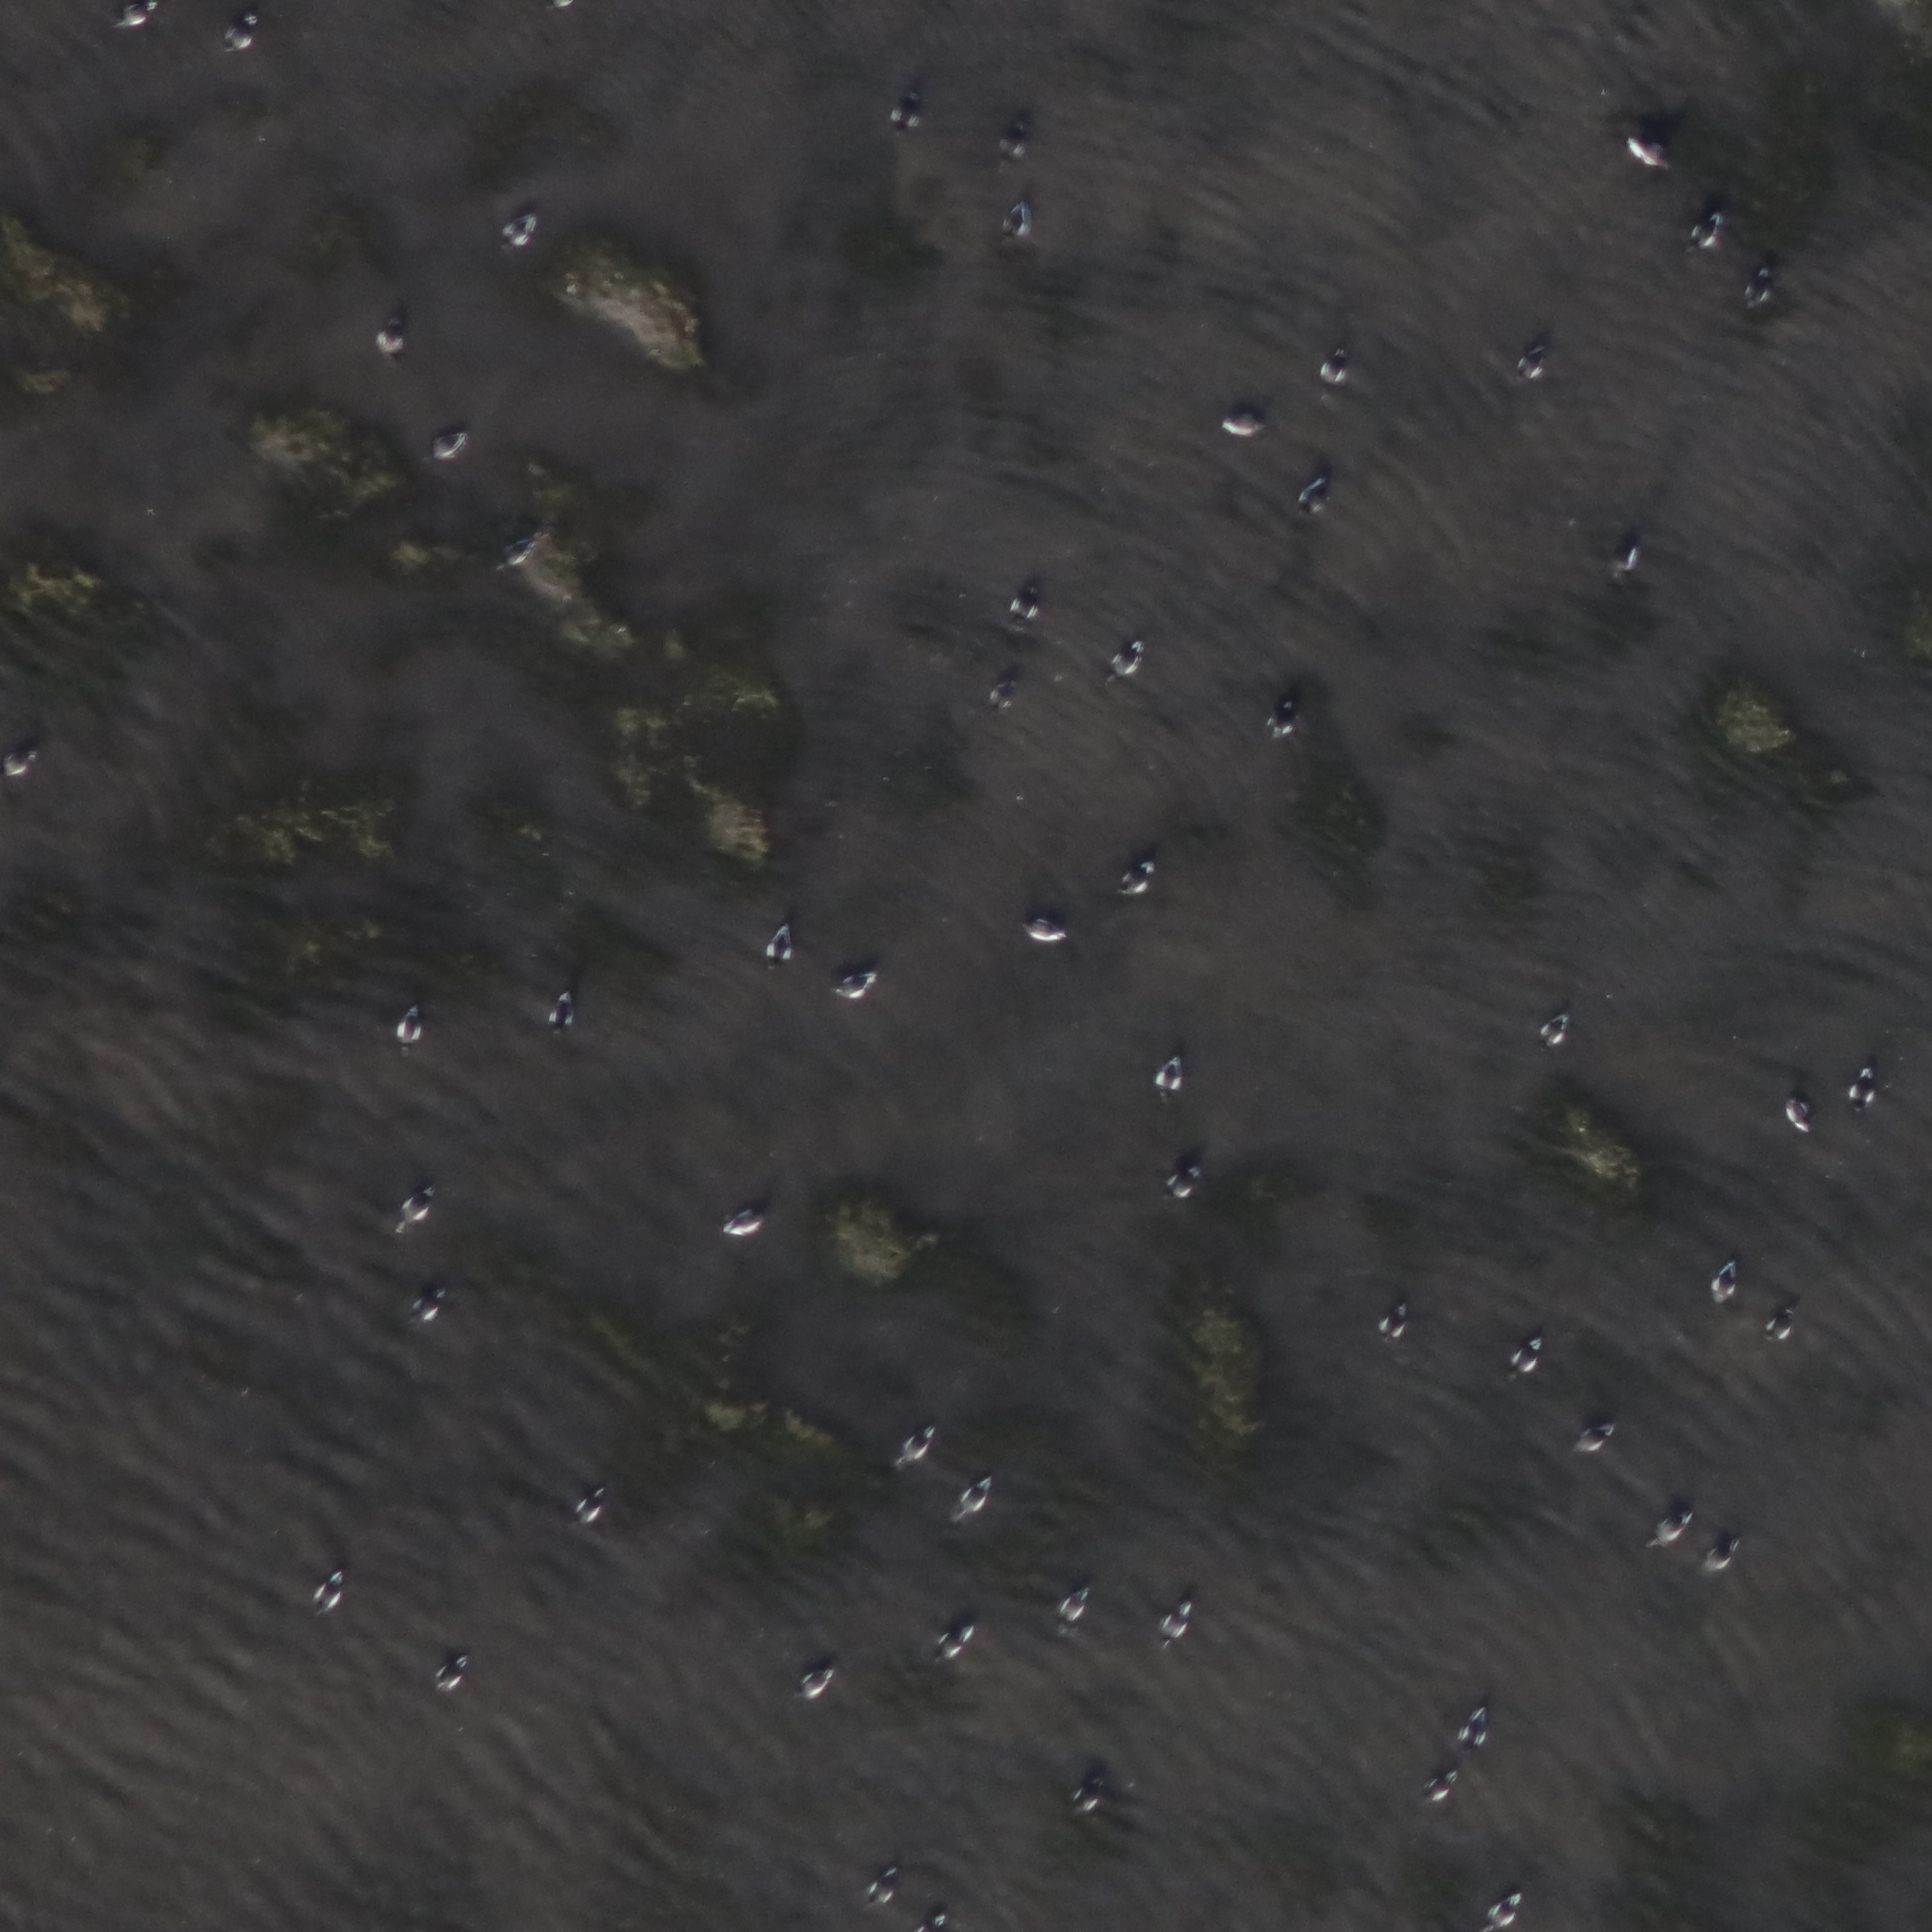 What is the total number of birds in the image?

57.